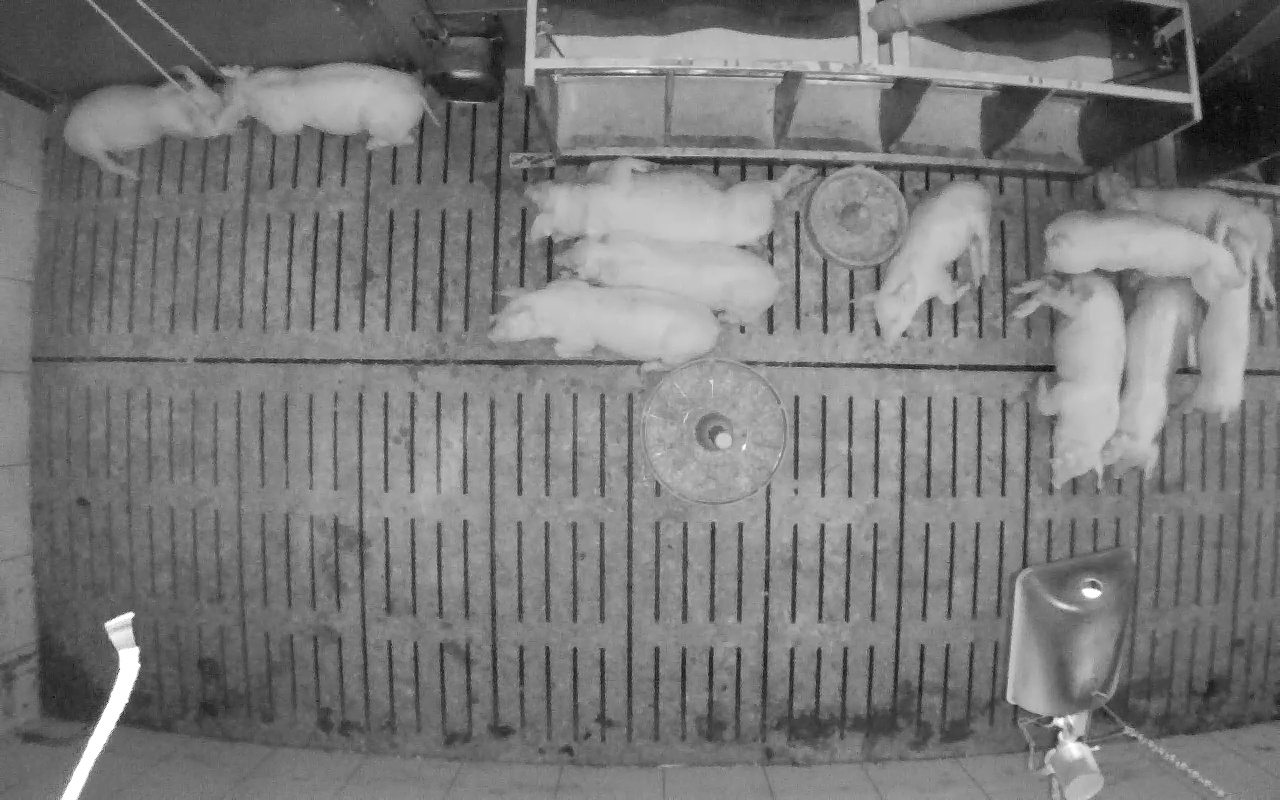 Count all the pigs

11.